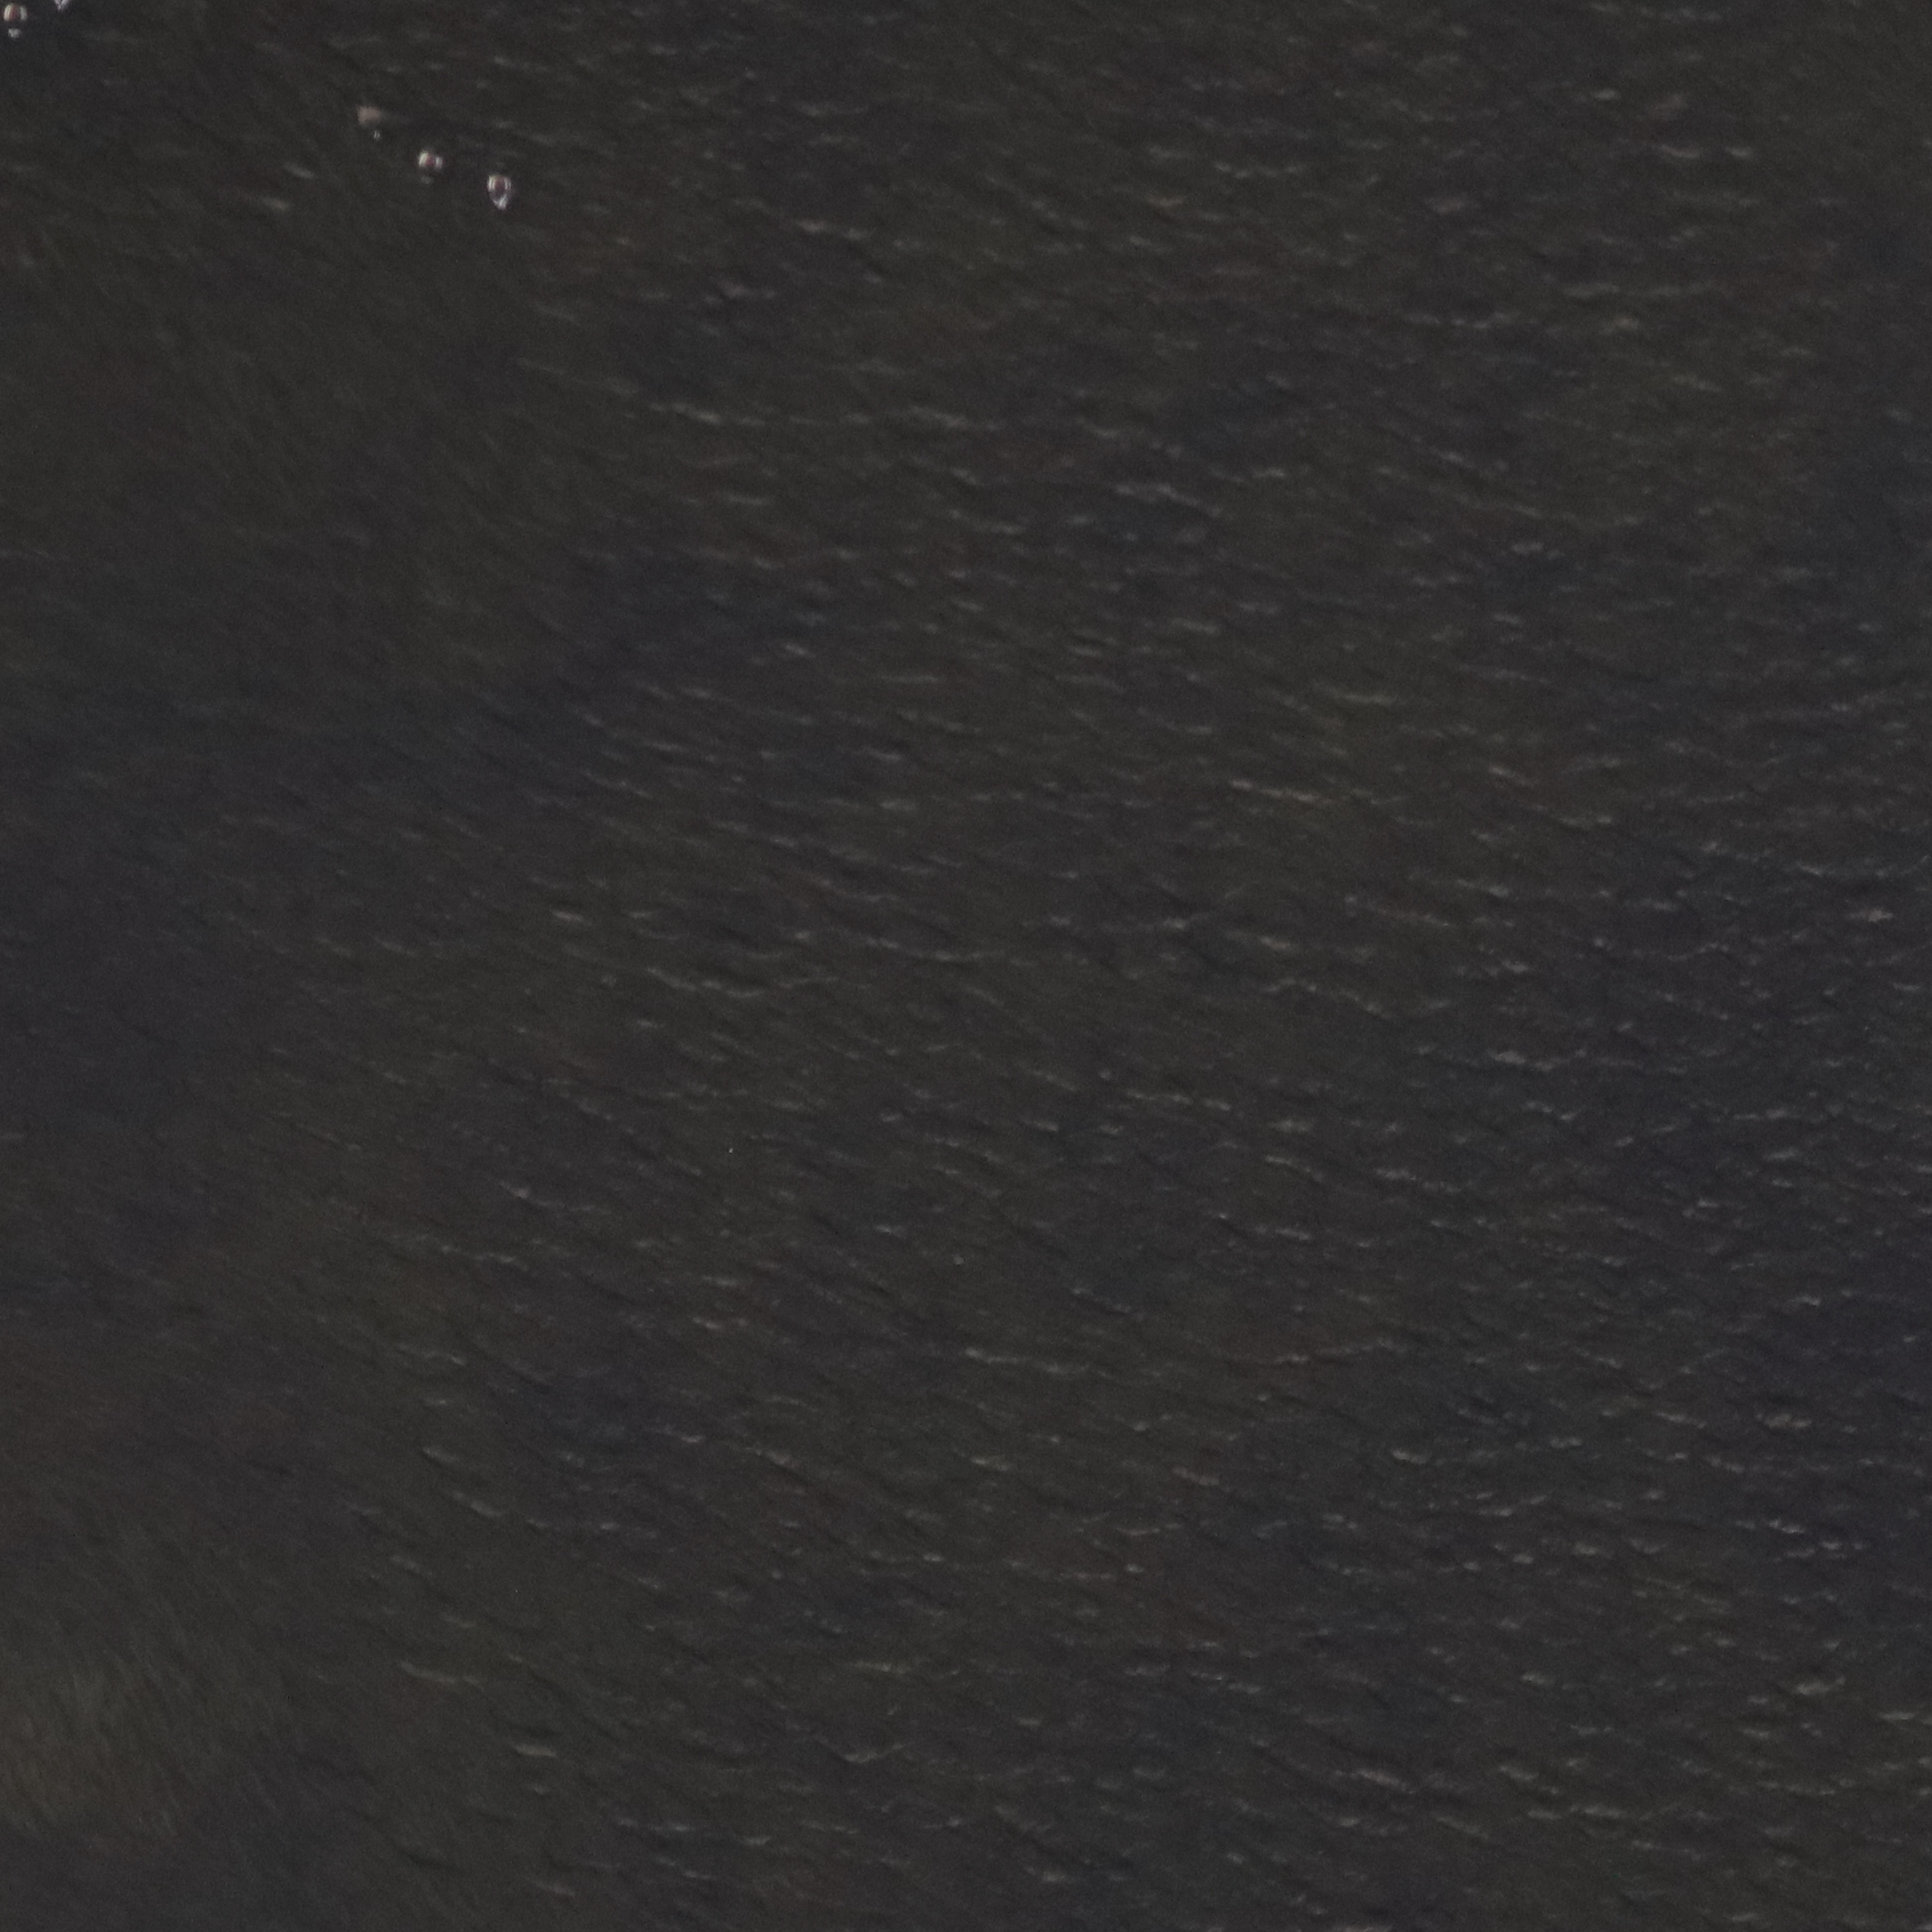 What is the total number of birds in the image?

4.